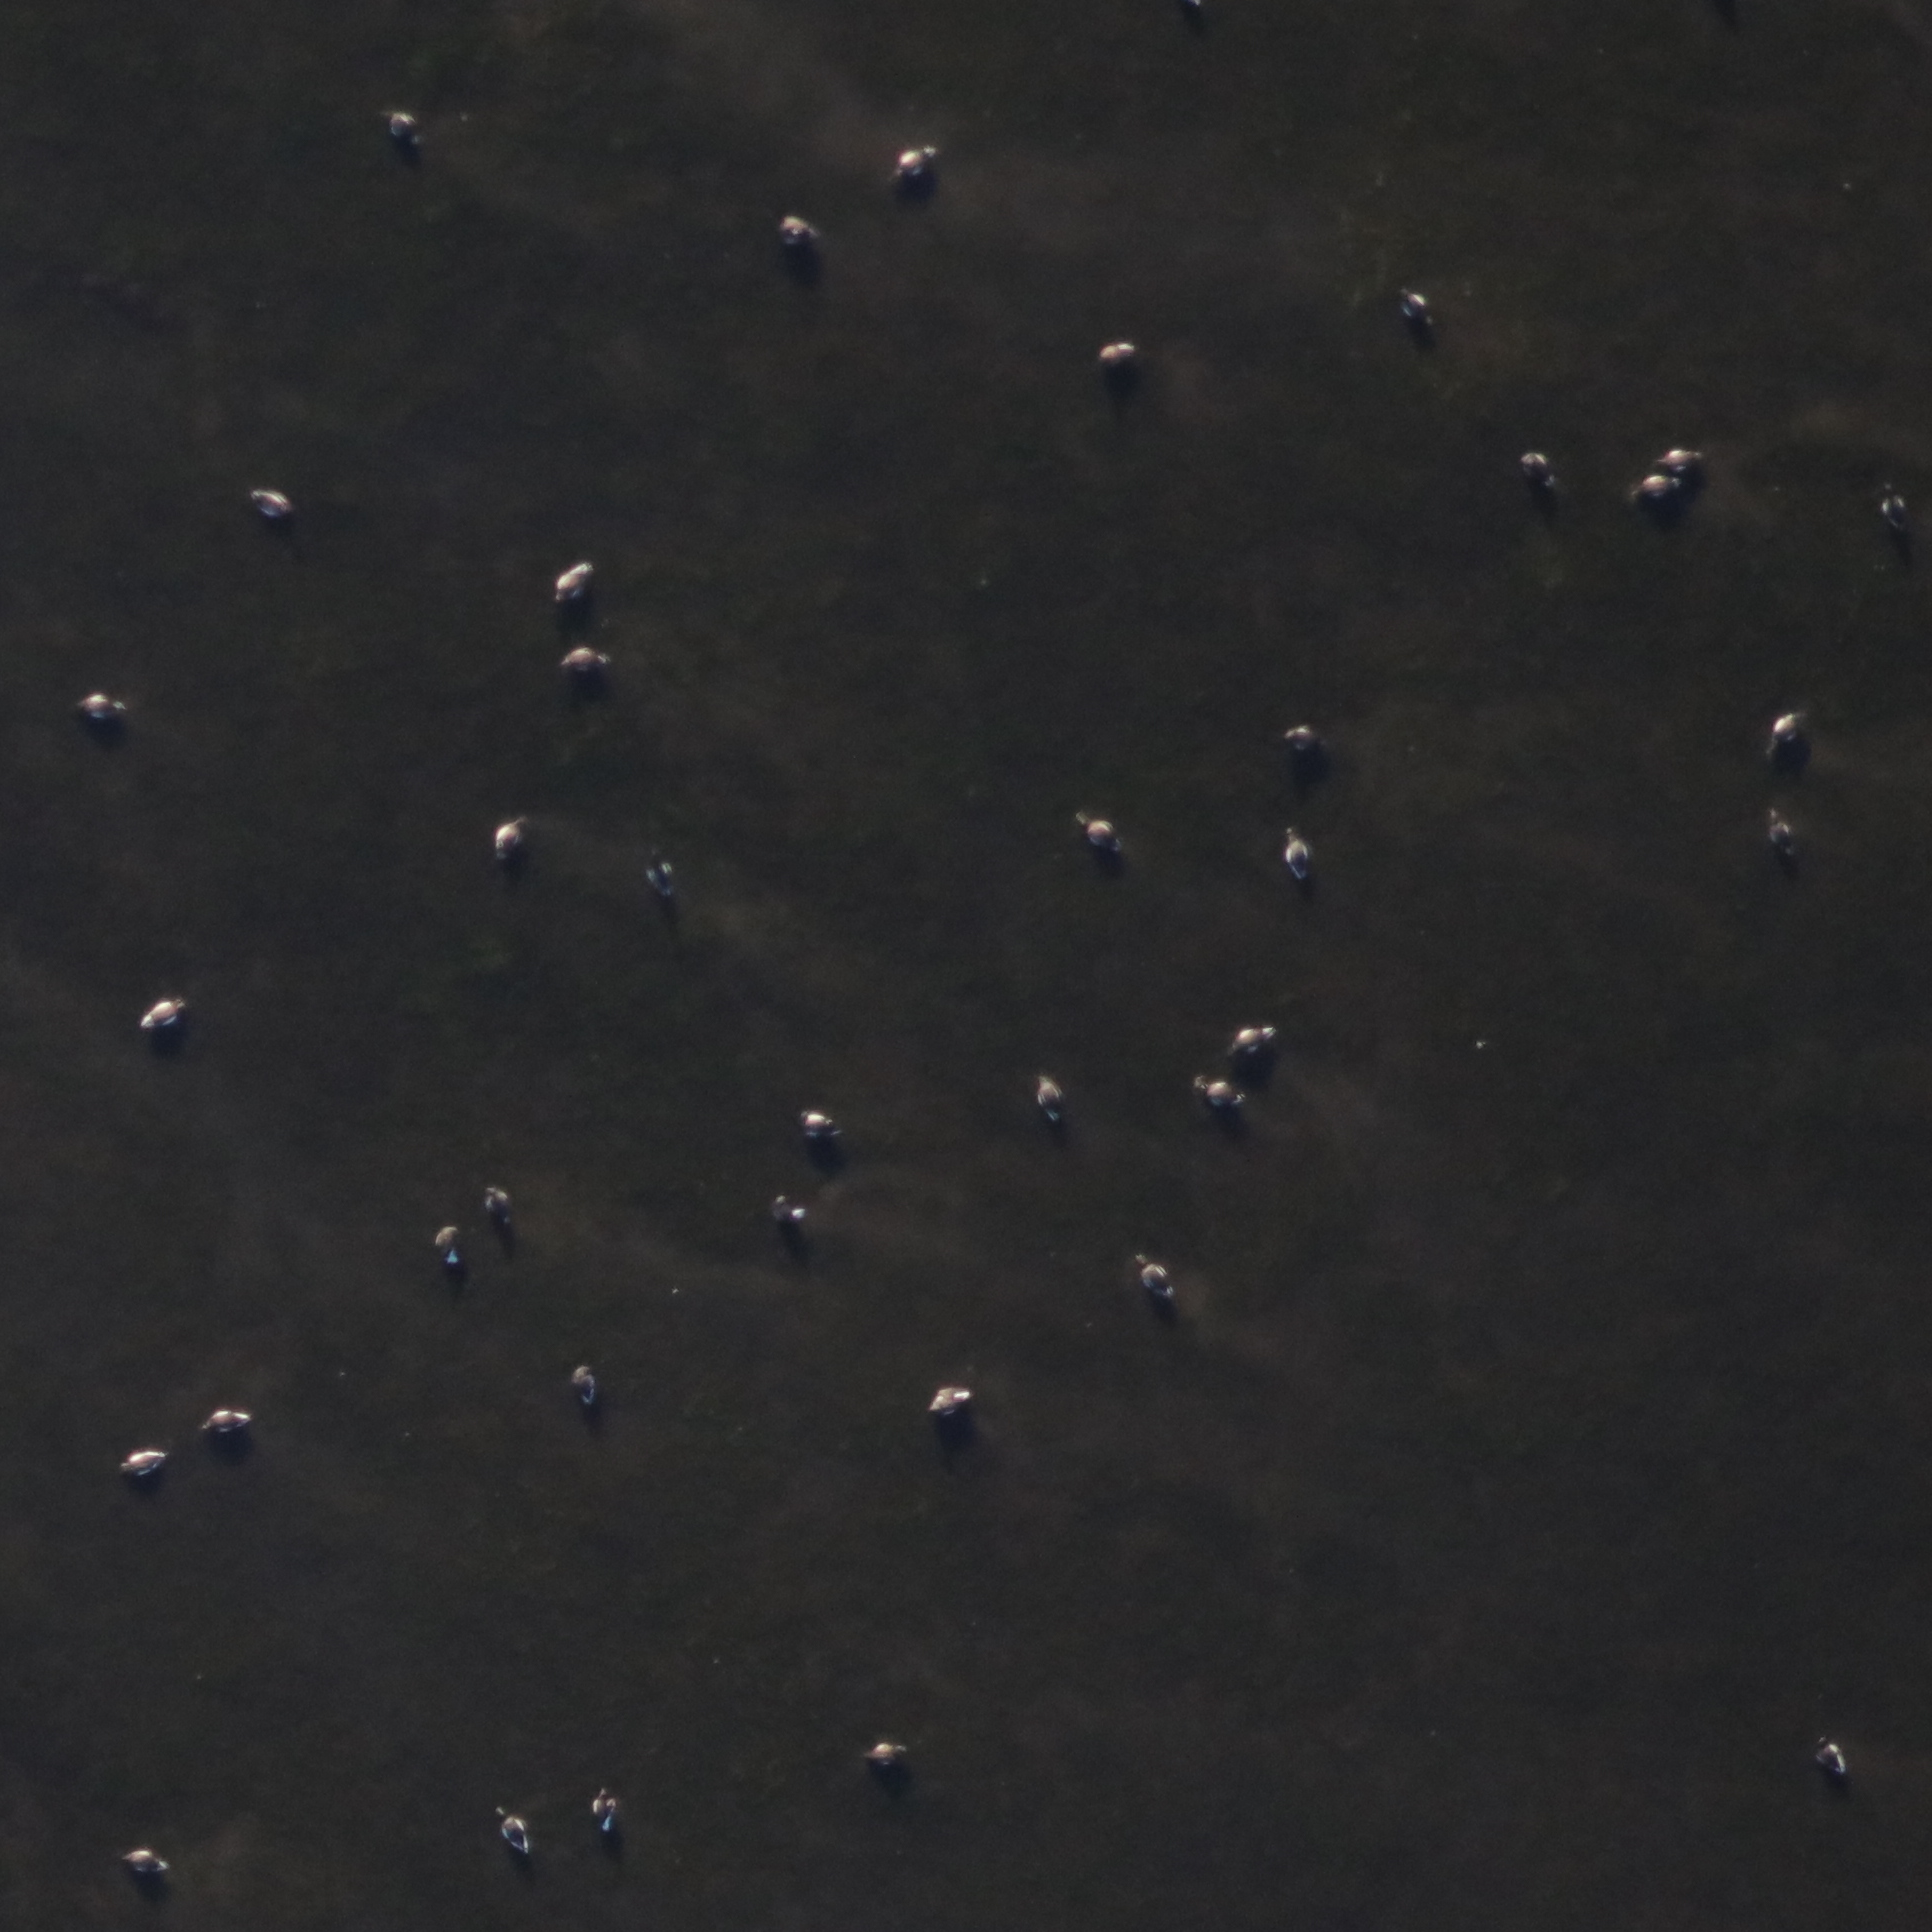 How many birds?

38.